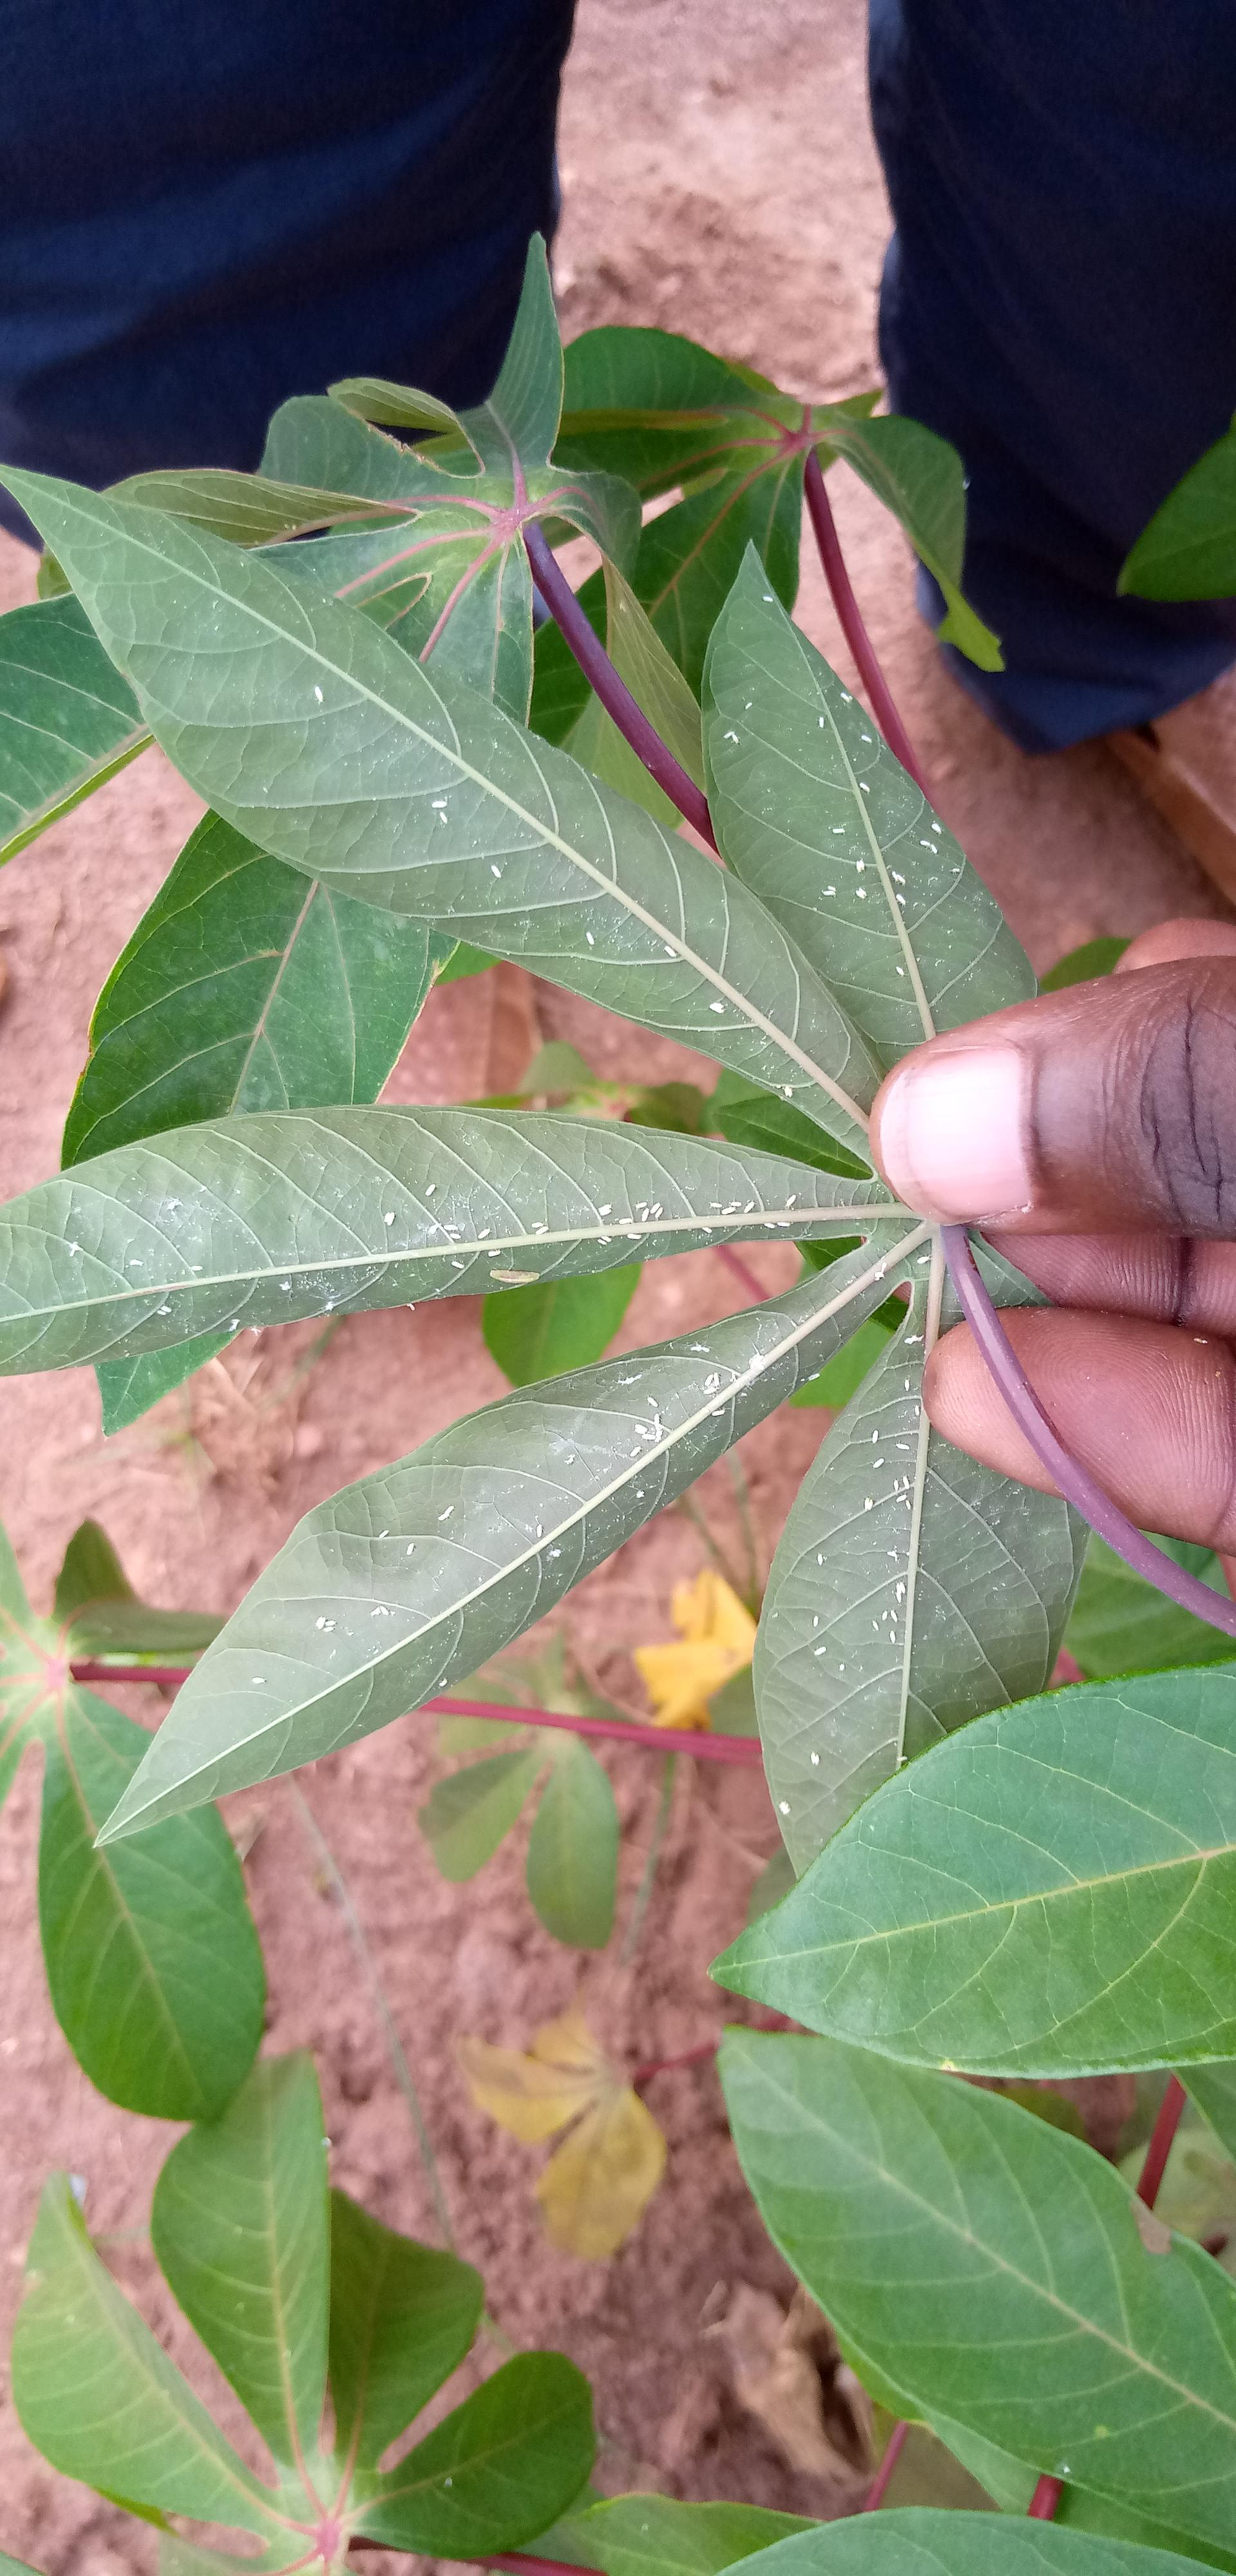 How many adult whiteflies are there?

123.